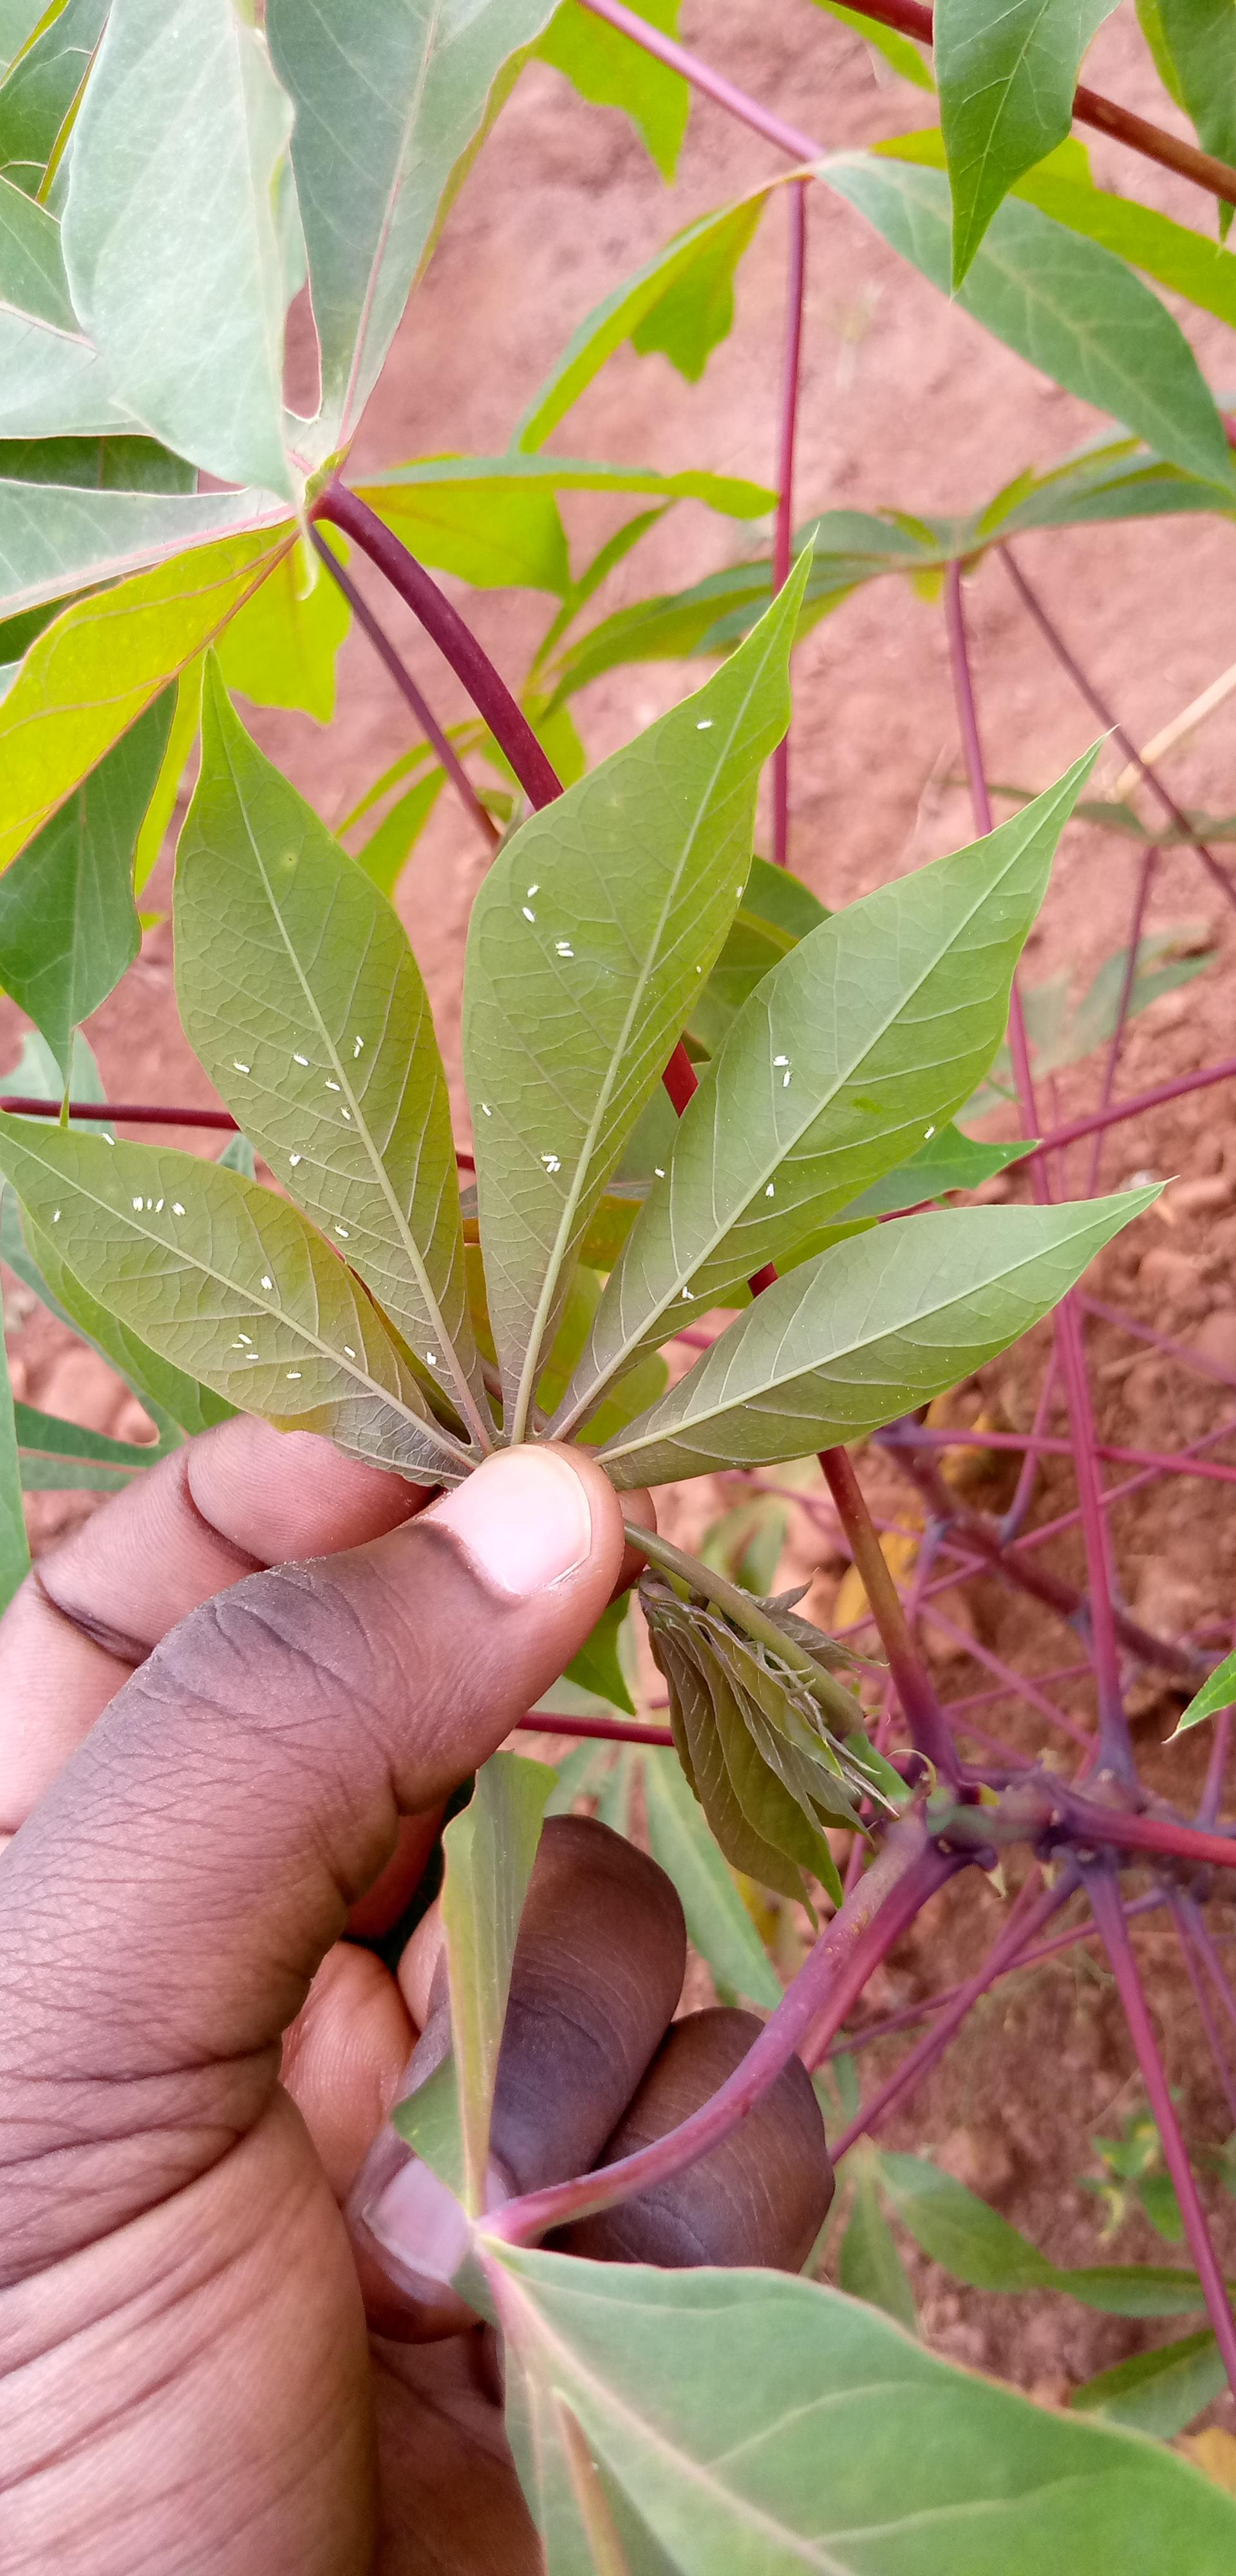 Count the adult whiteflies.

41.